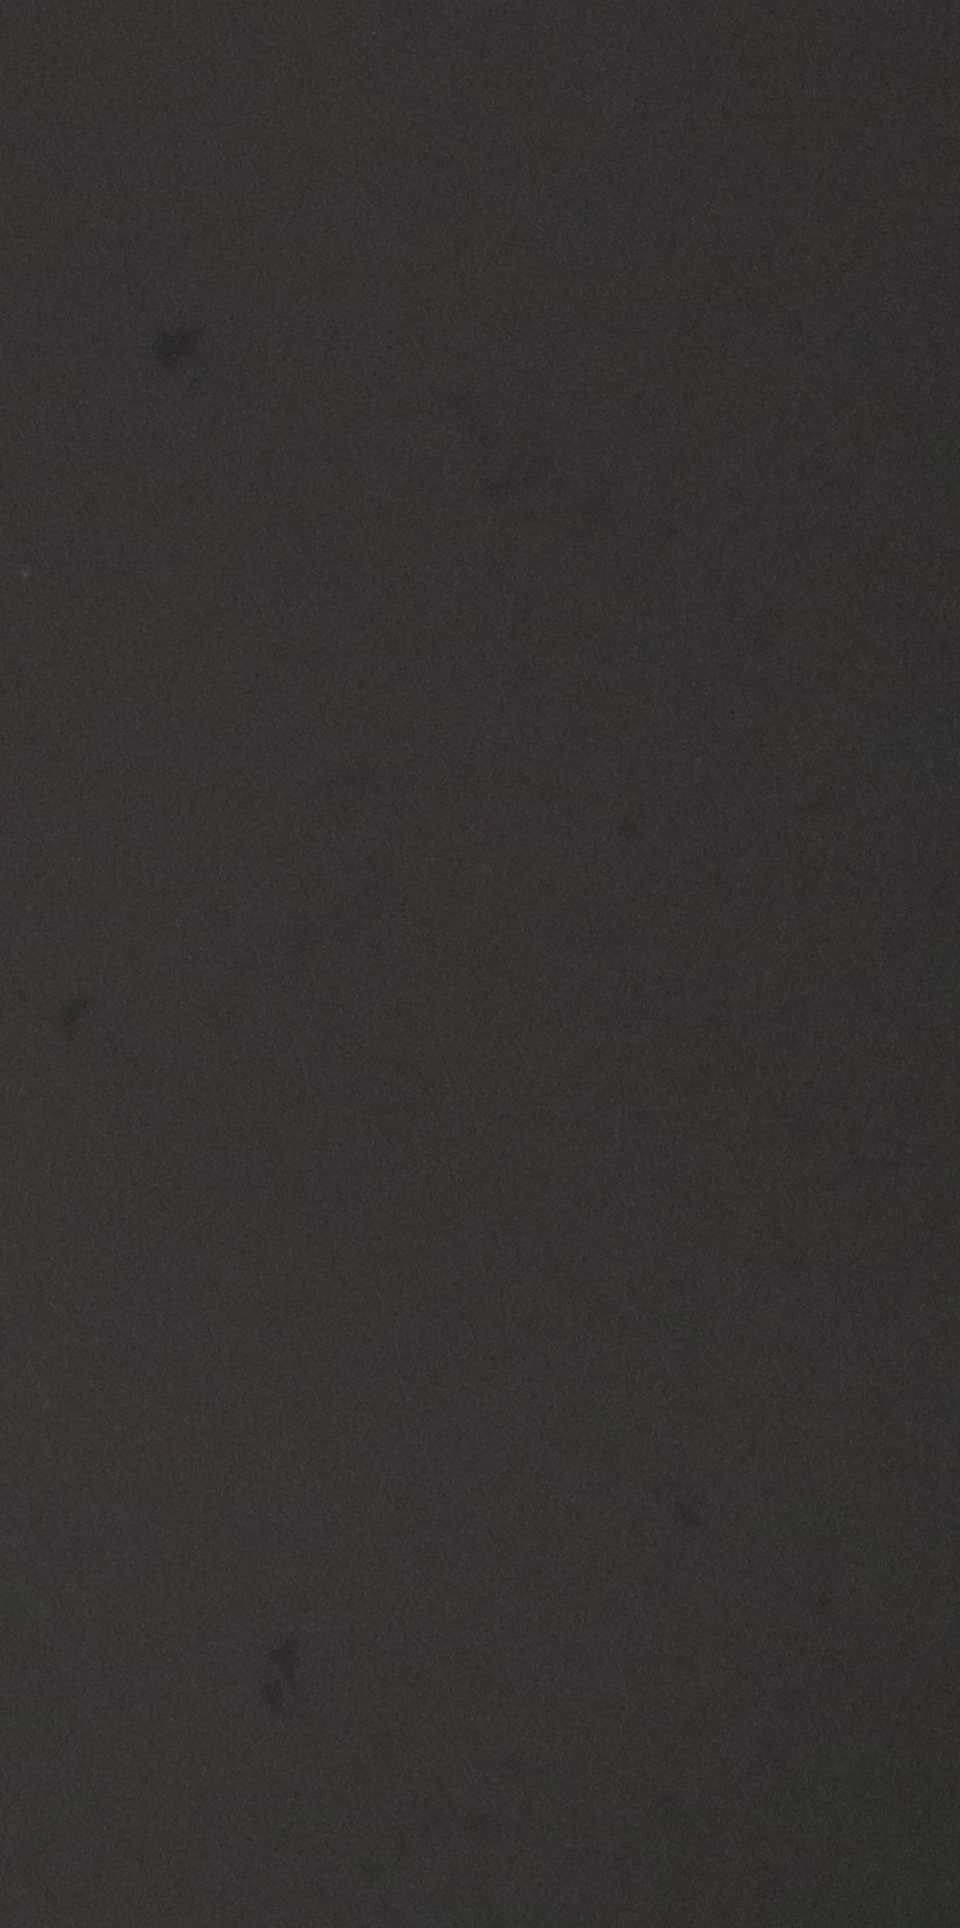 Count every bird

0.